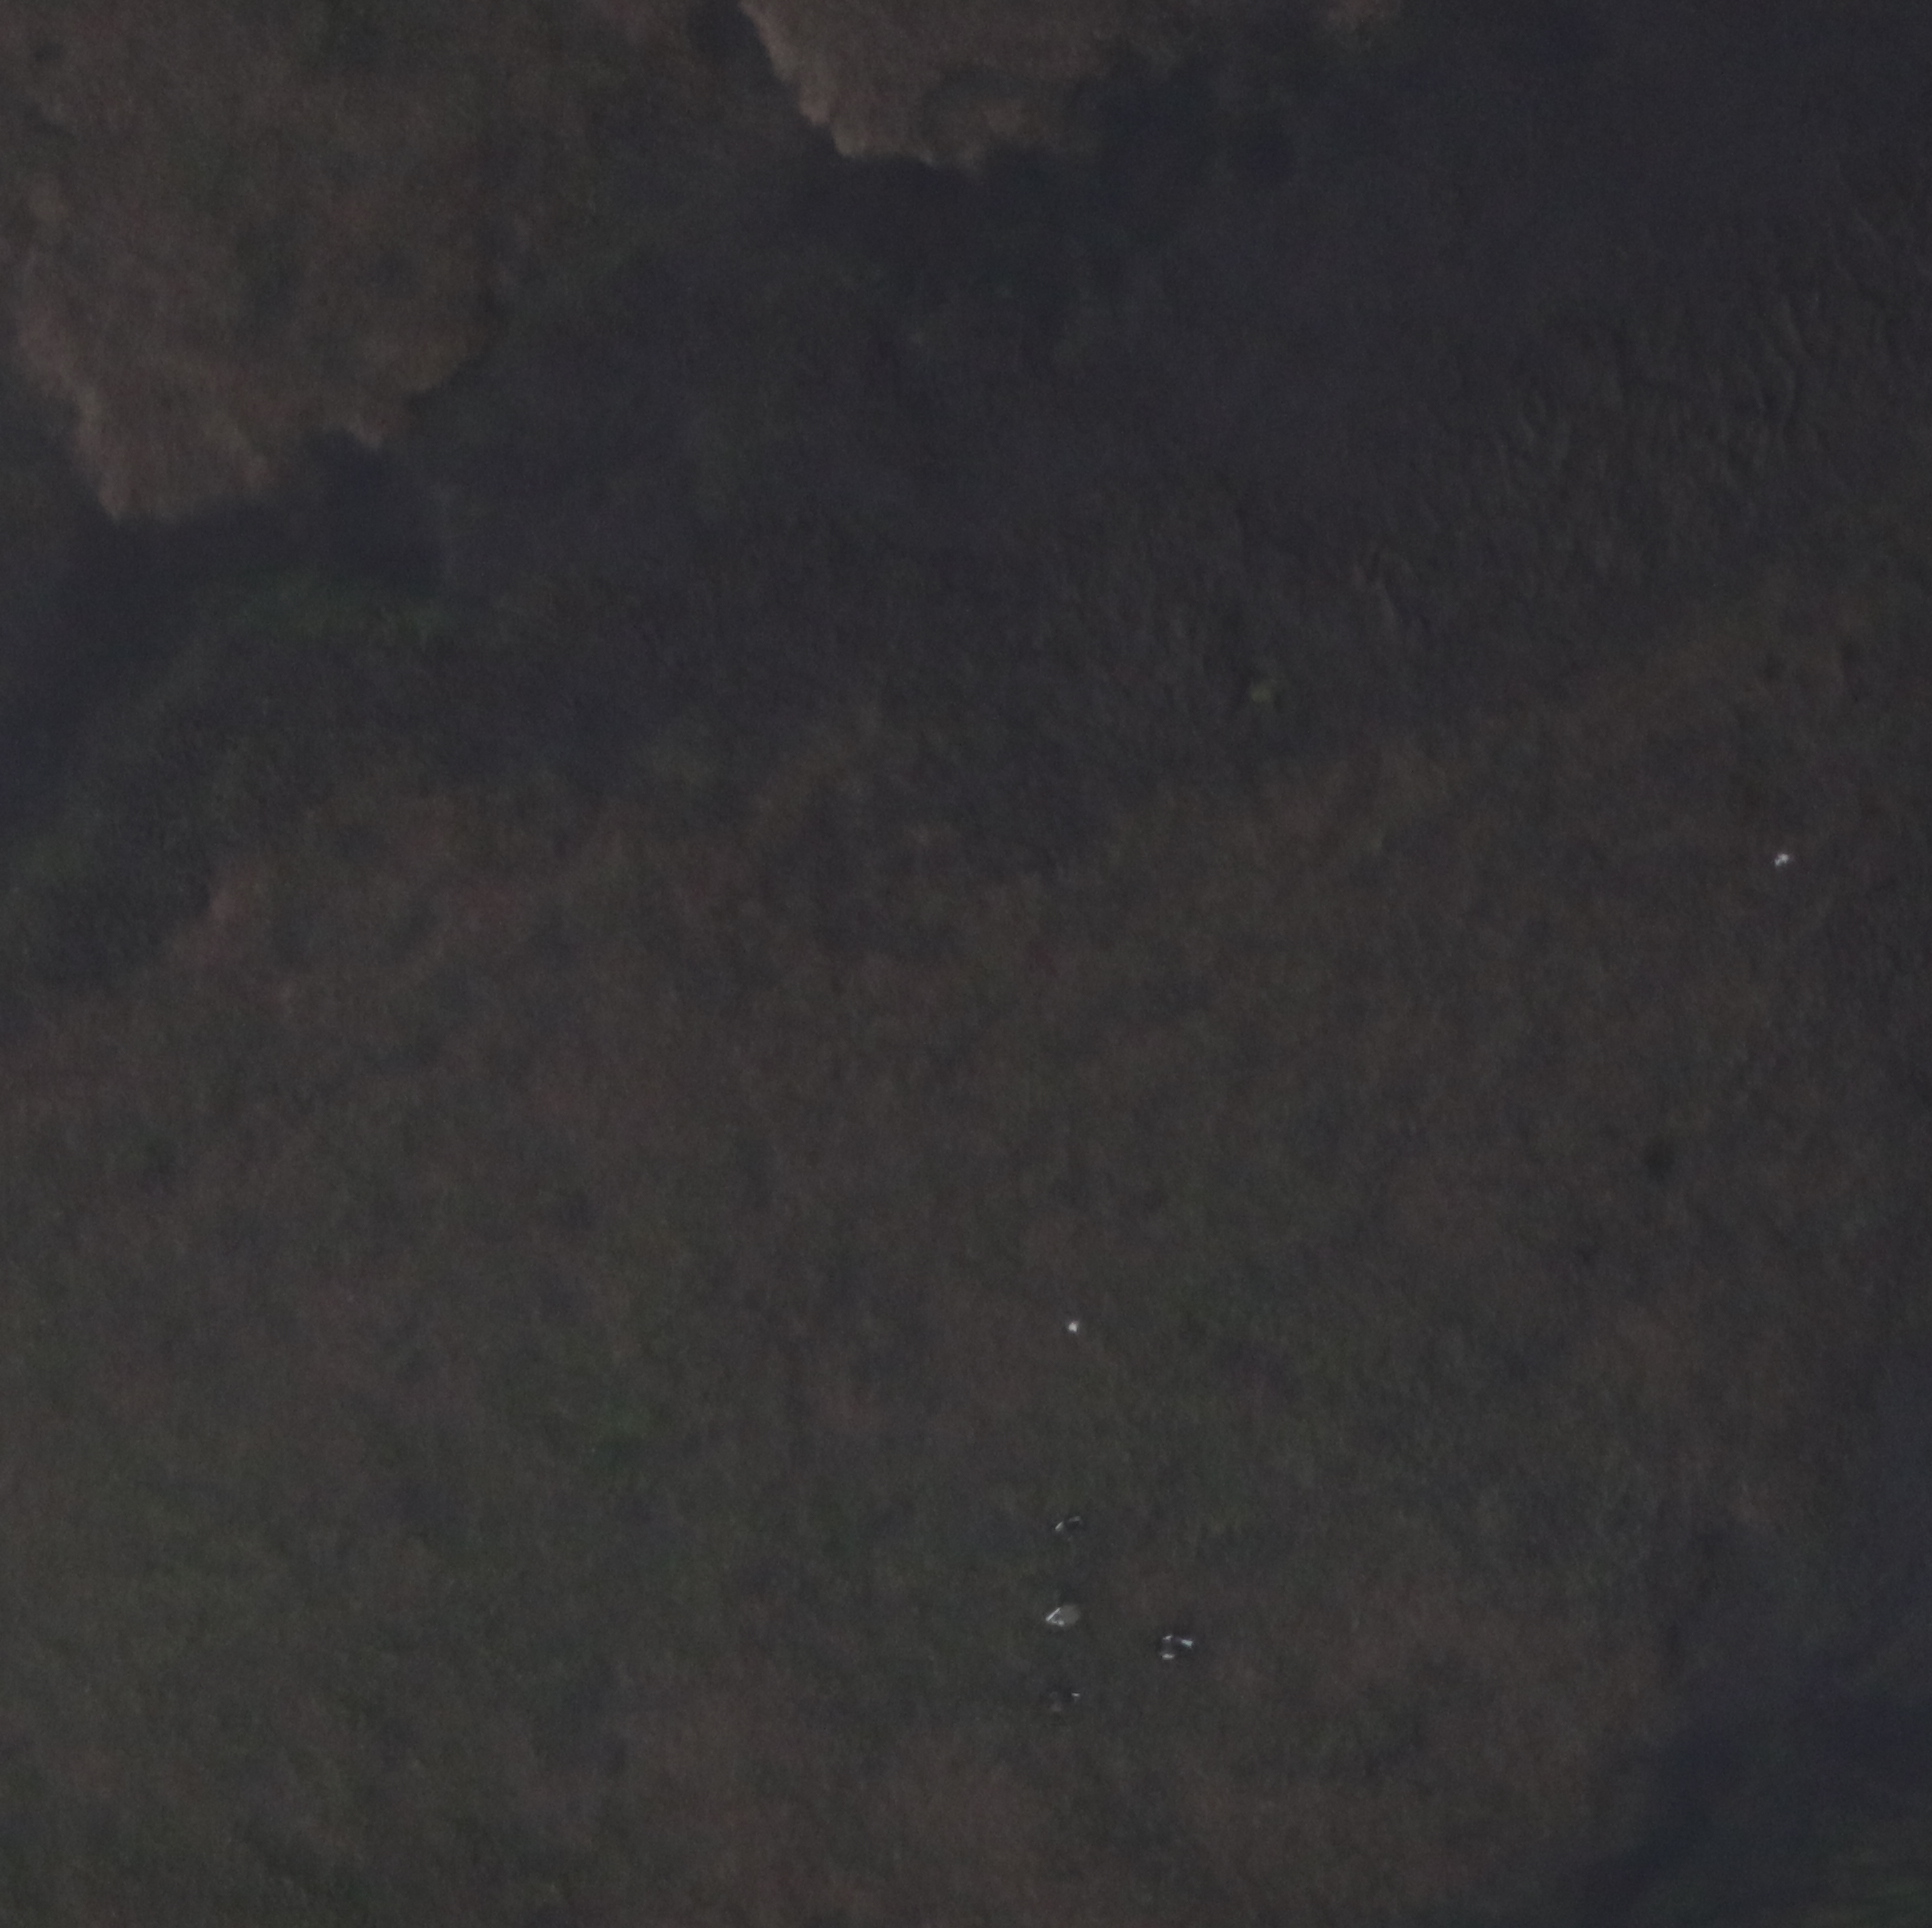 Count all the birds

4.